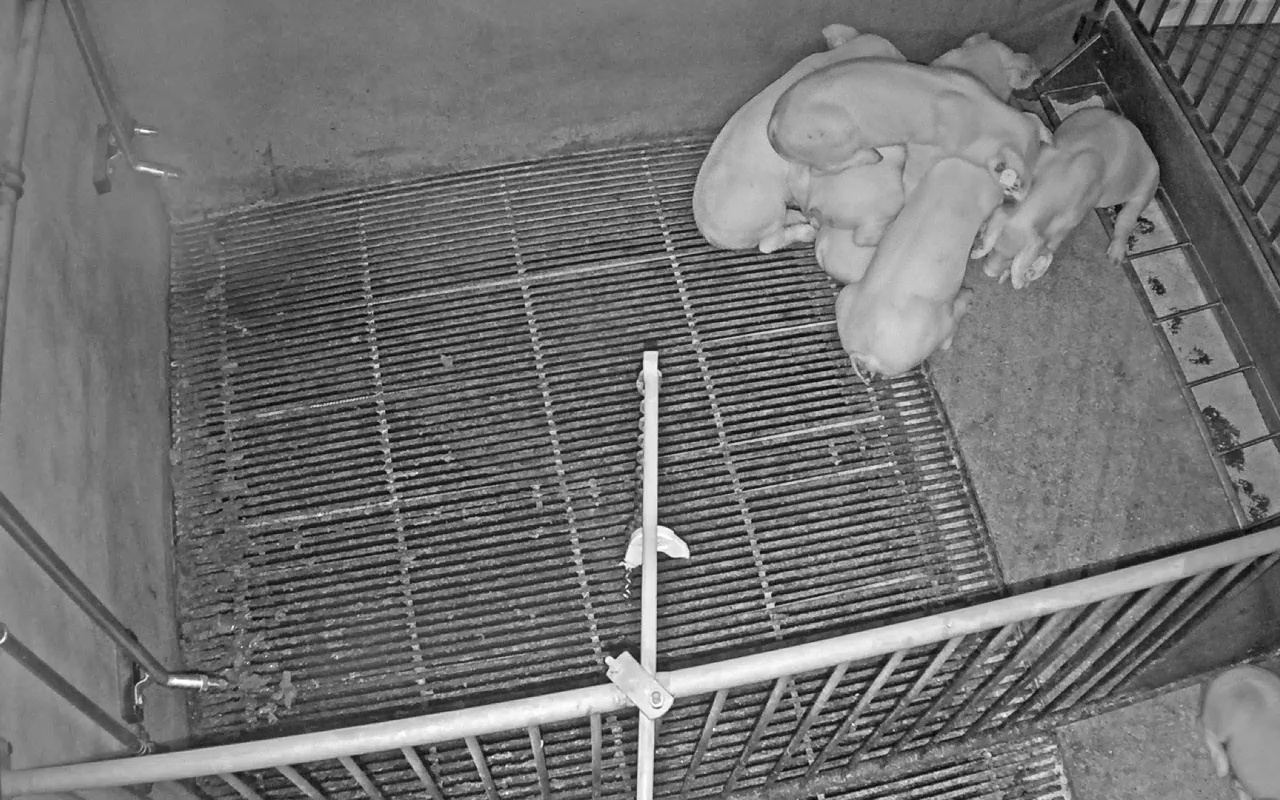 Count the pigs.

7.